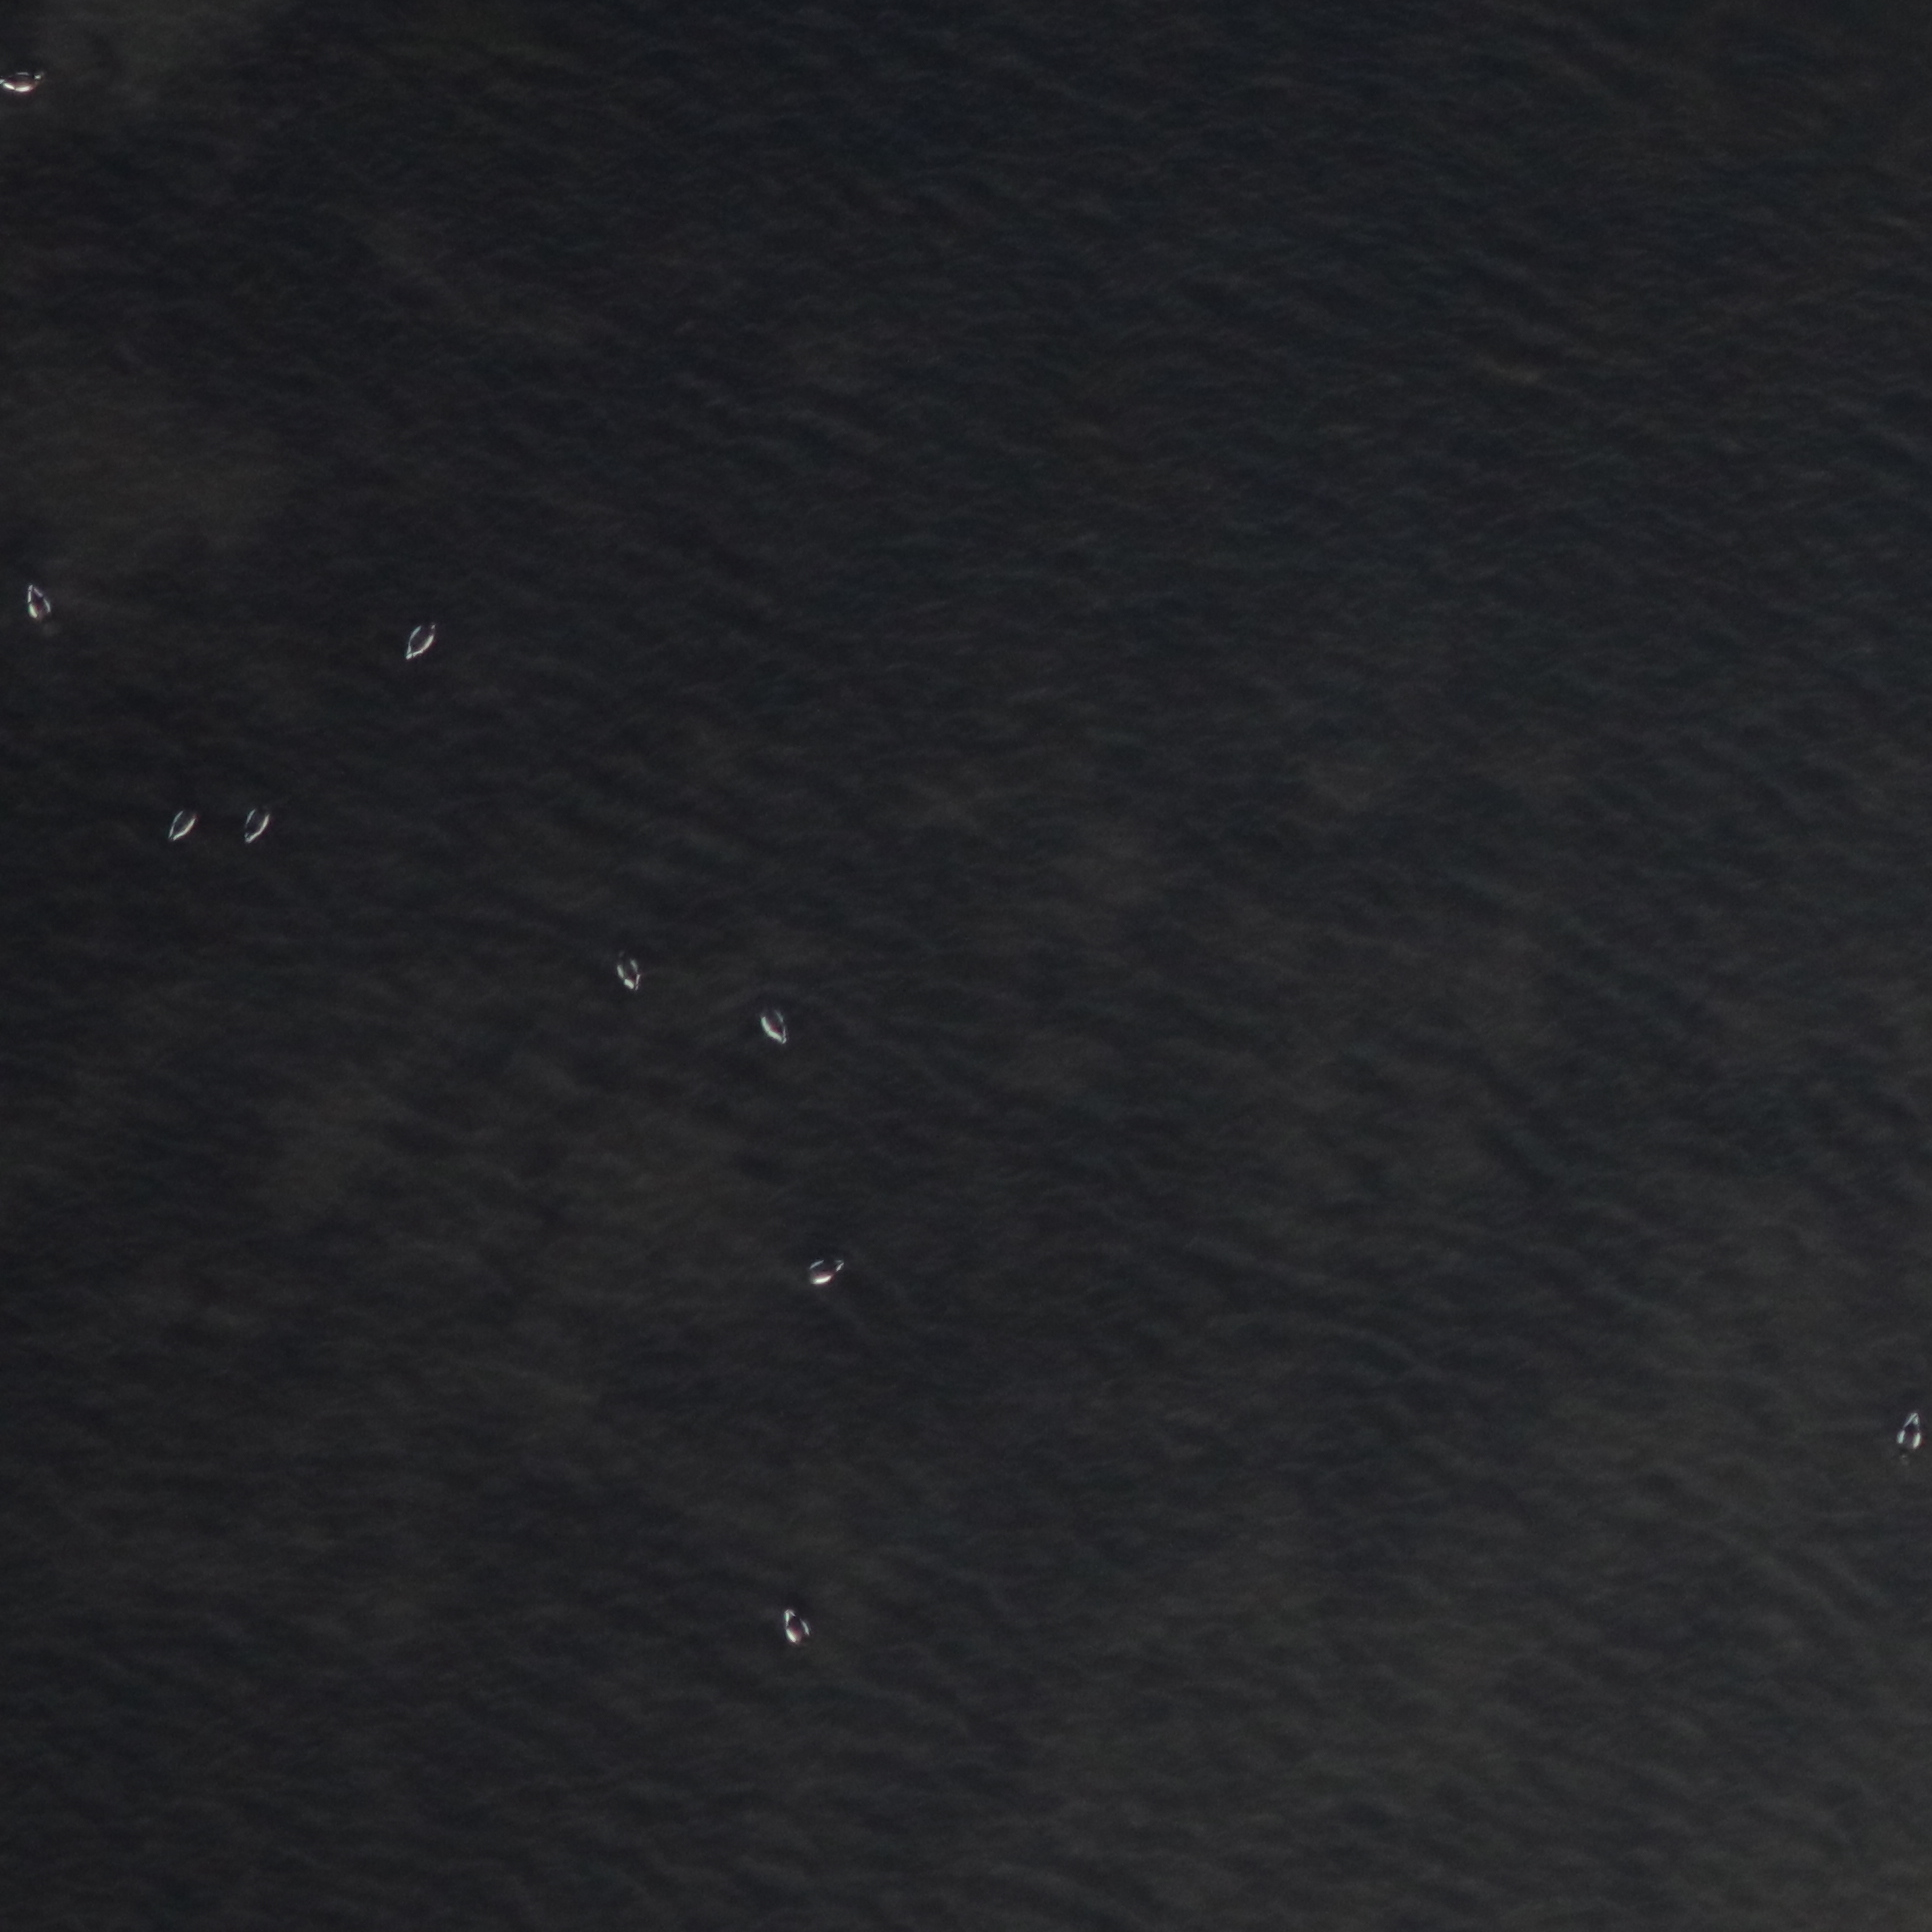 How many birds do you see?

10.